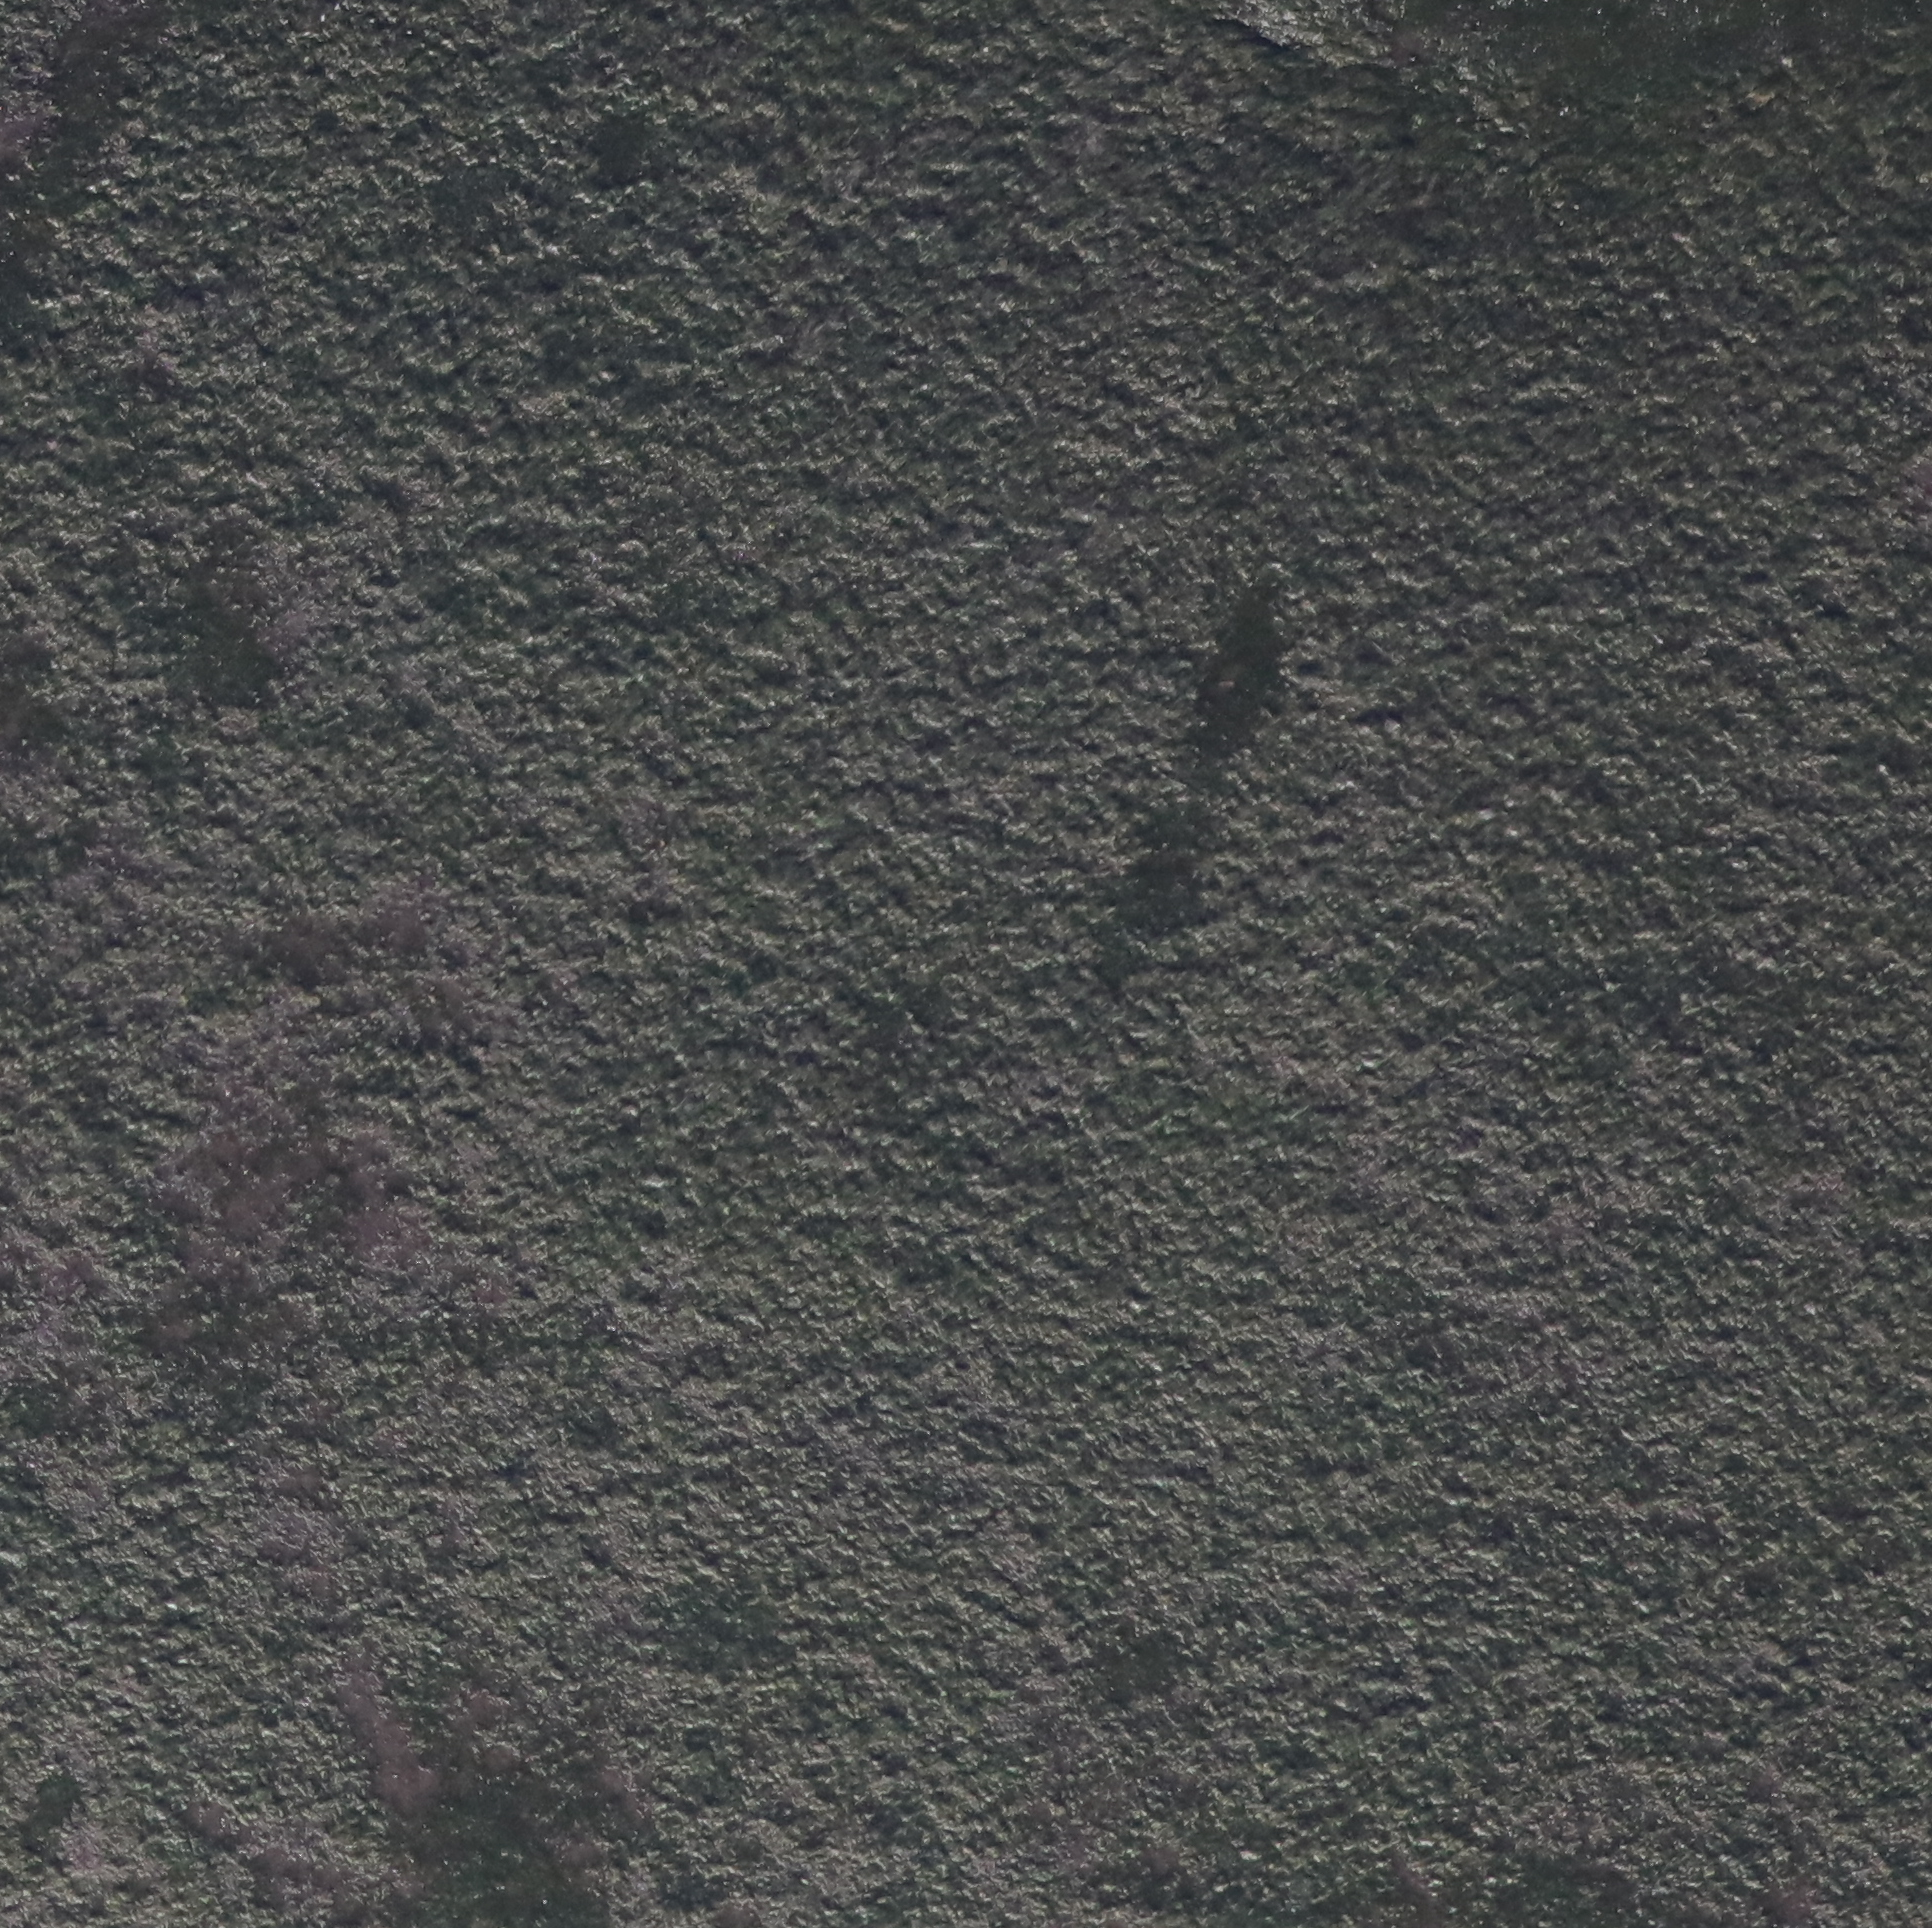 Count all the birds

0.